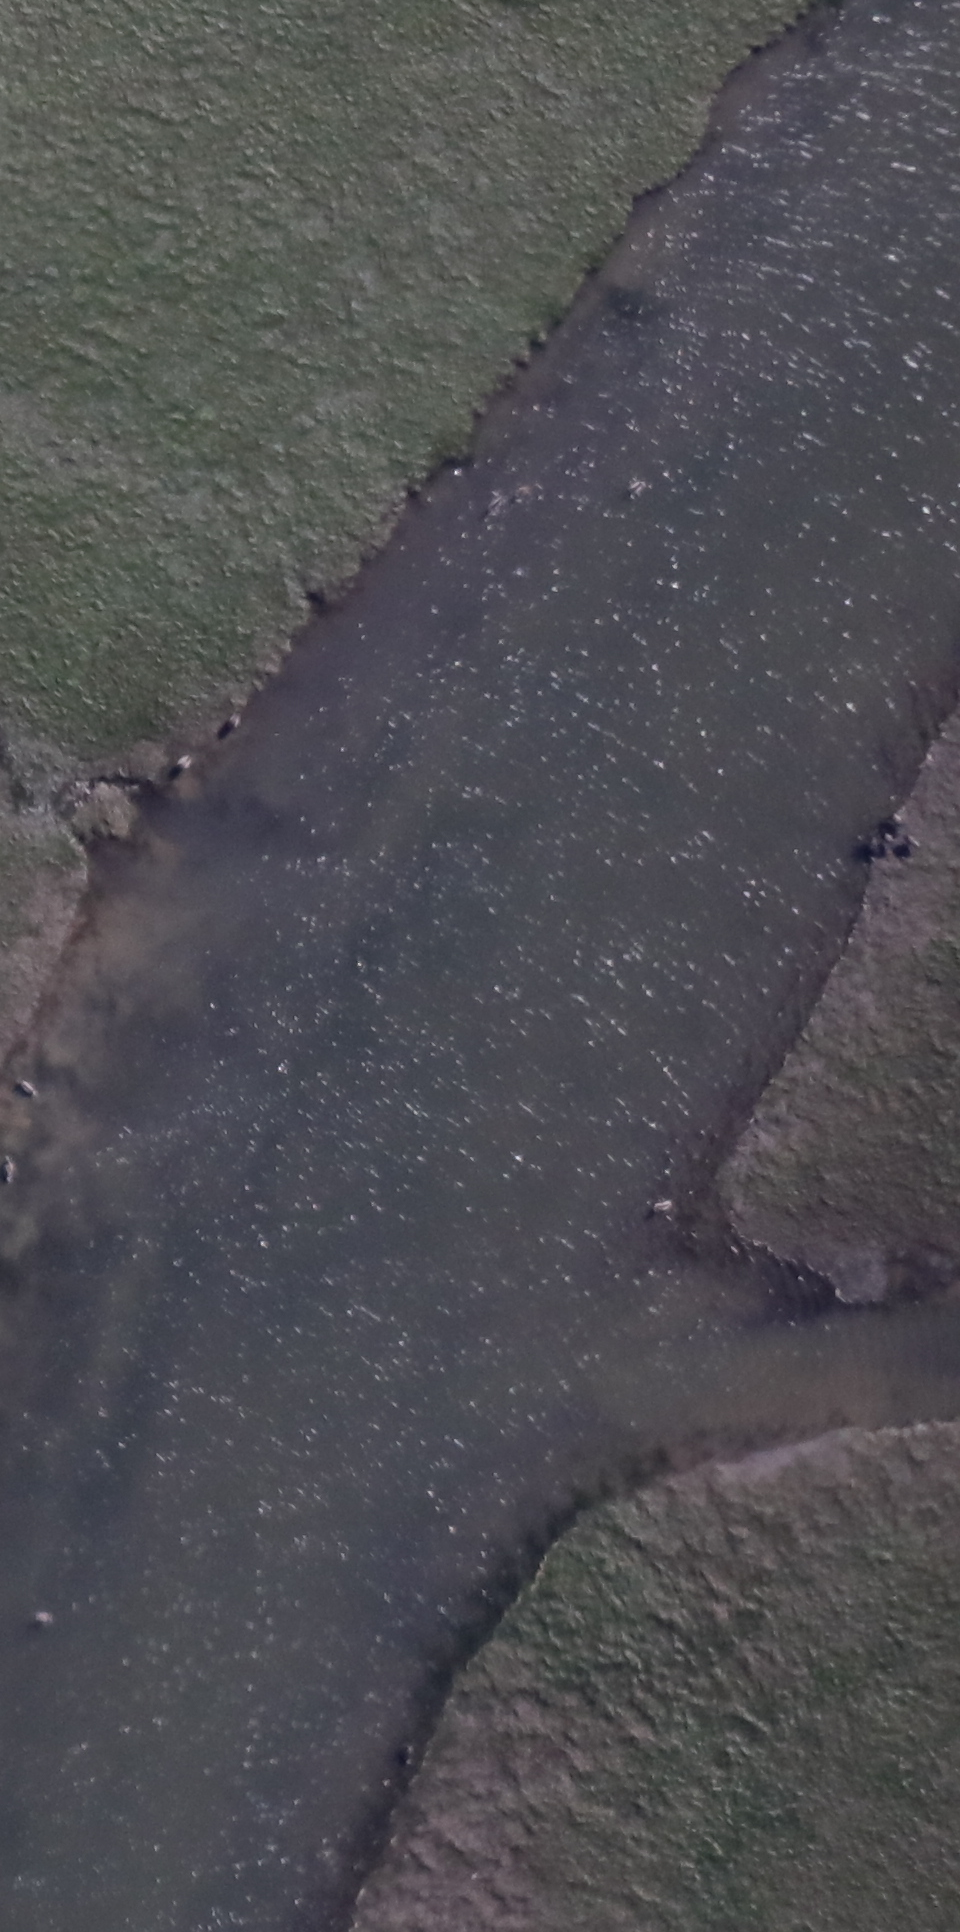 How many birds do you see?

13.